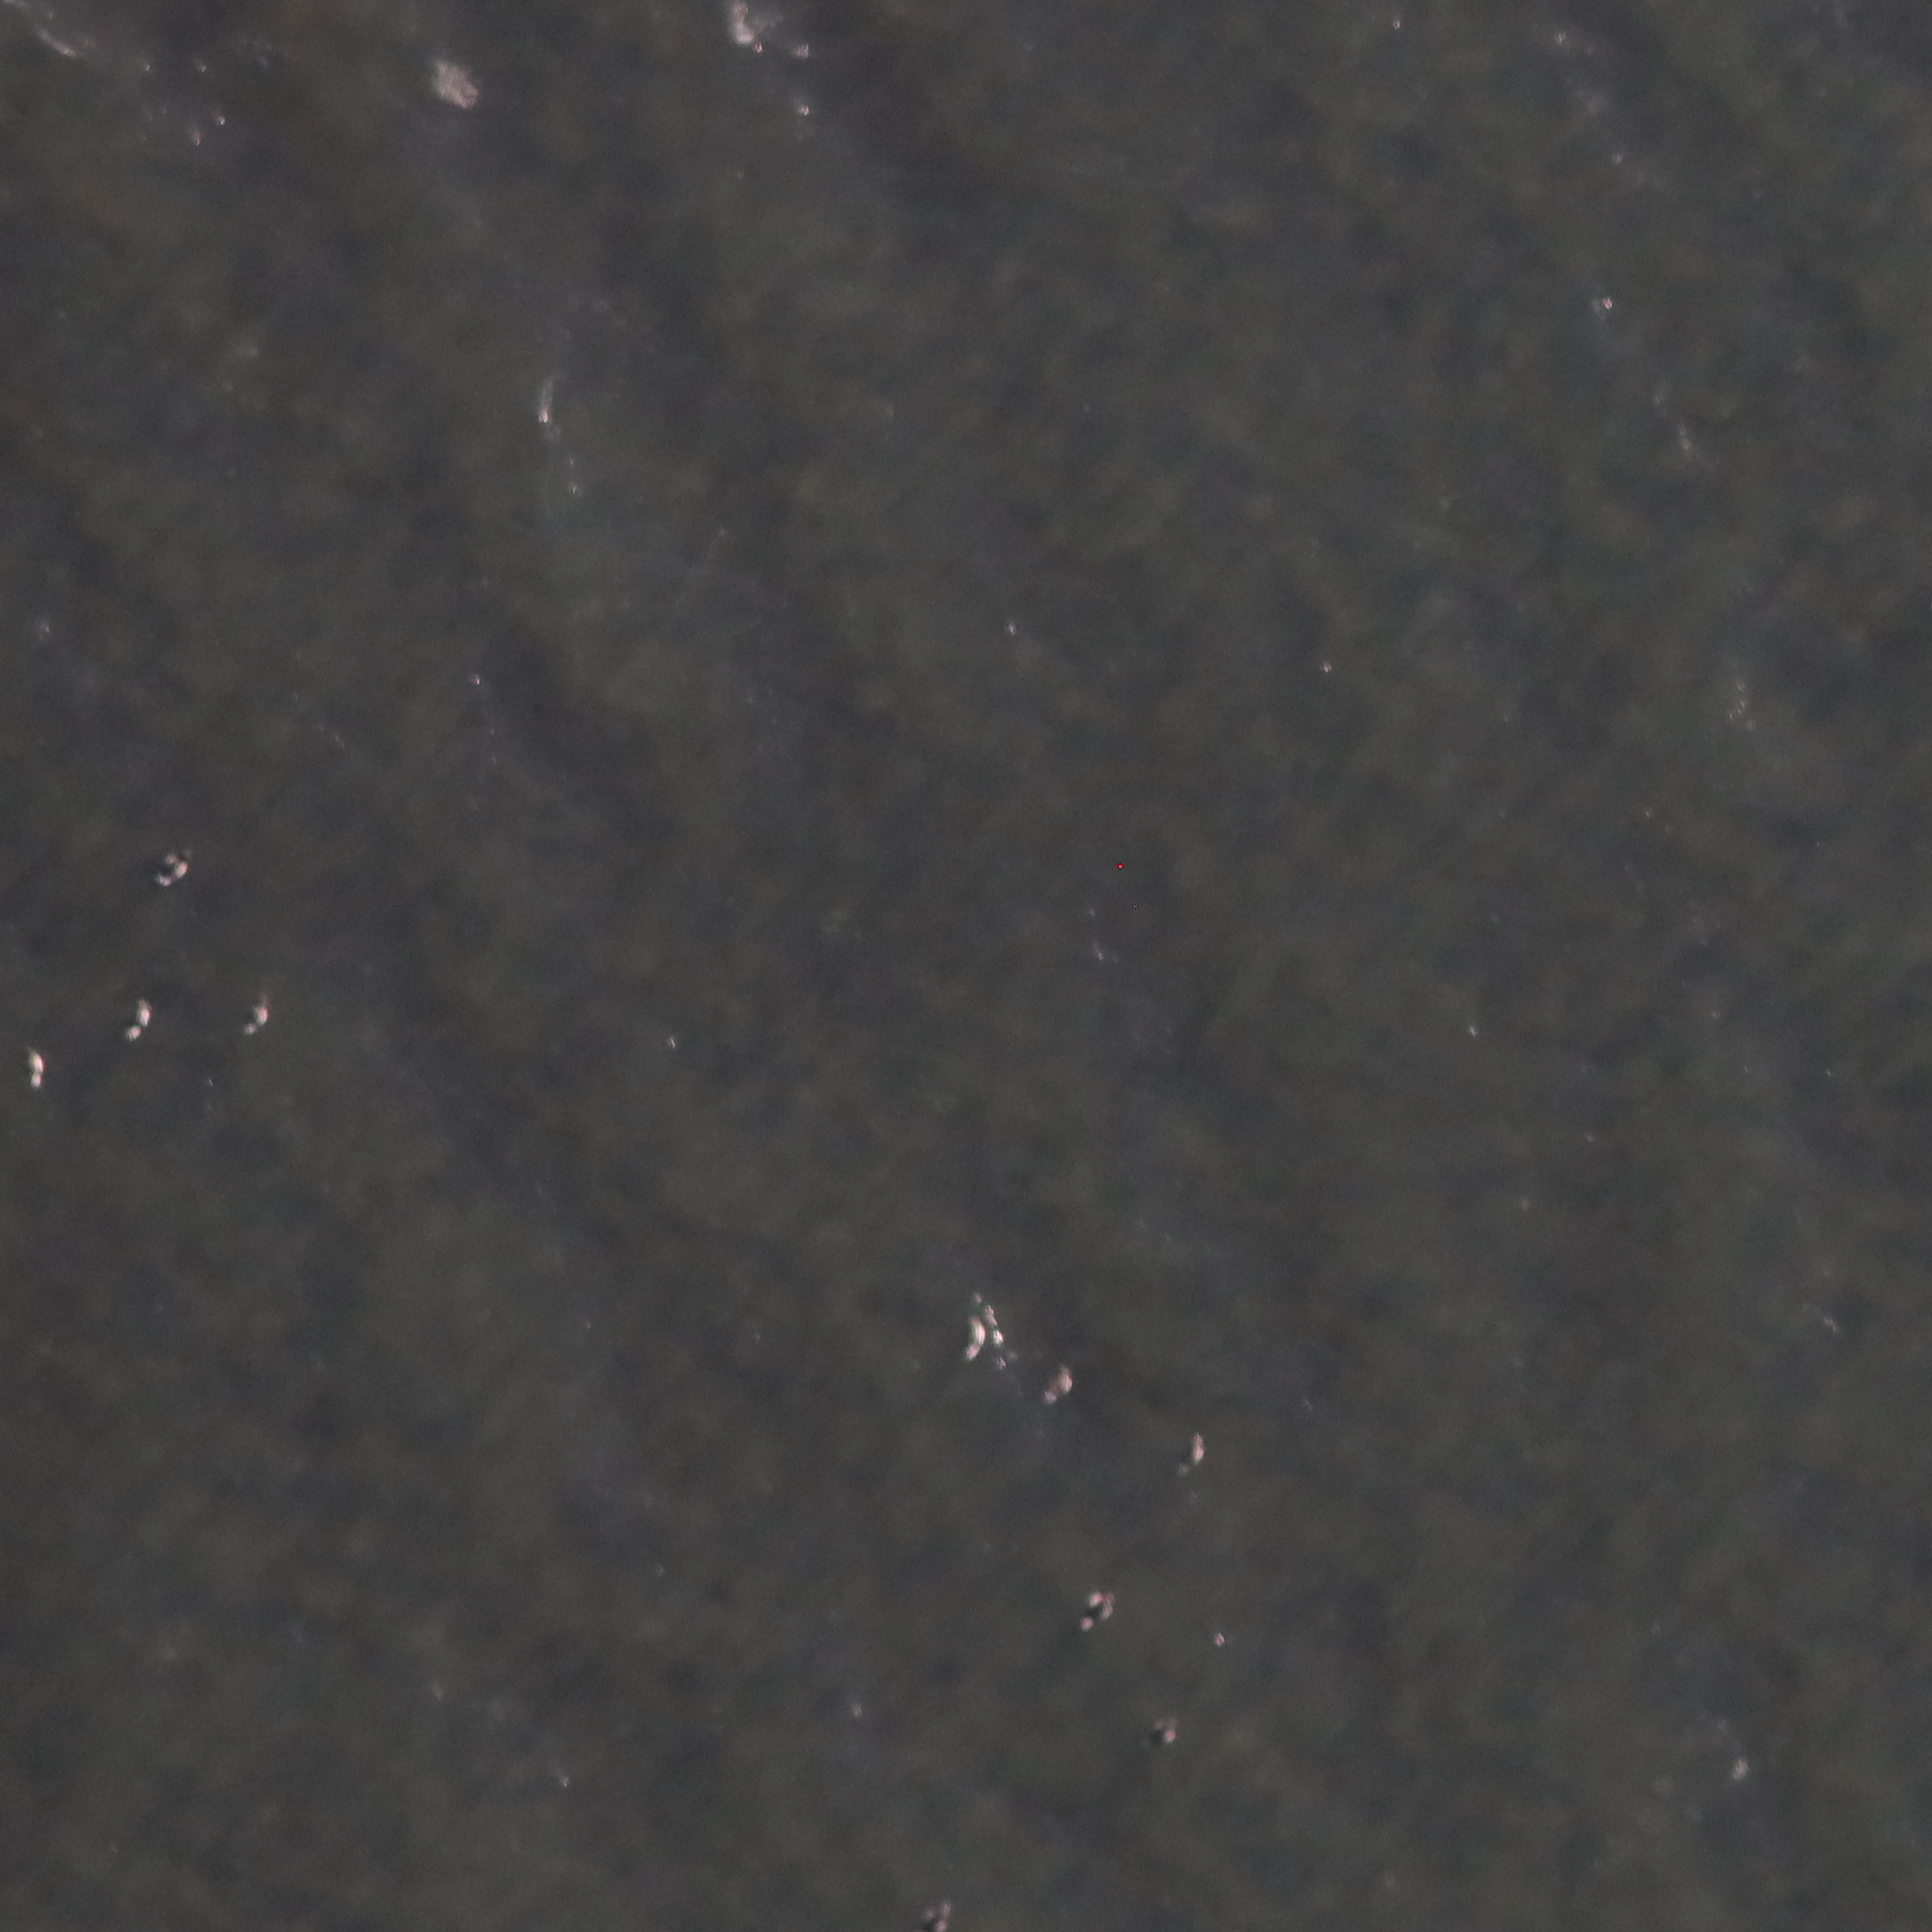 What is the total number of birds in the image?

10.